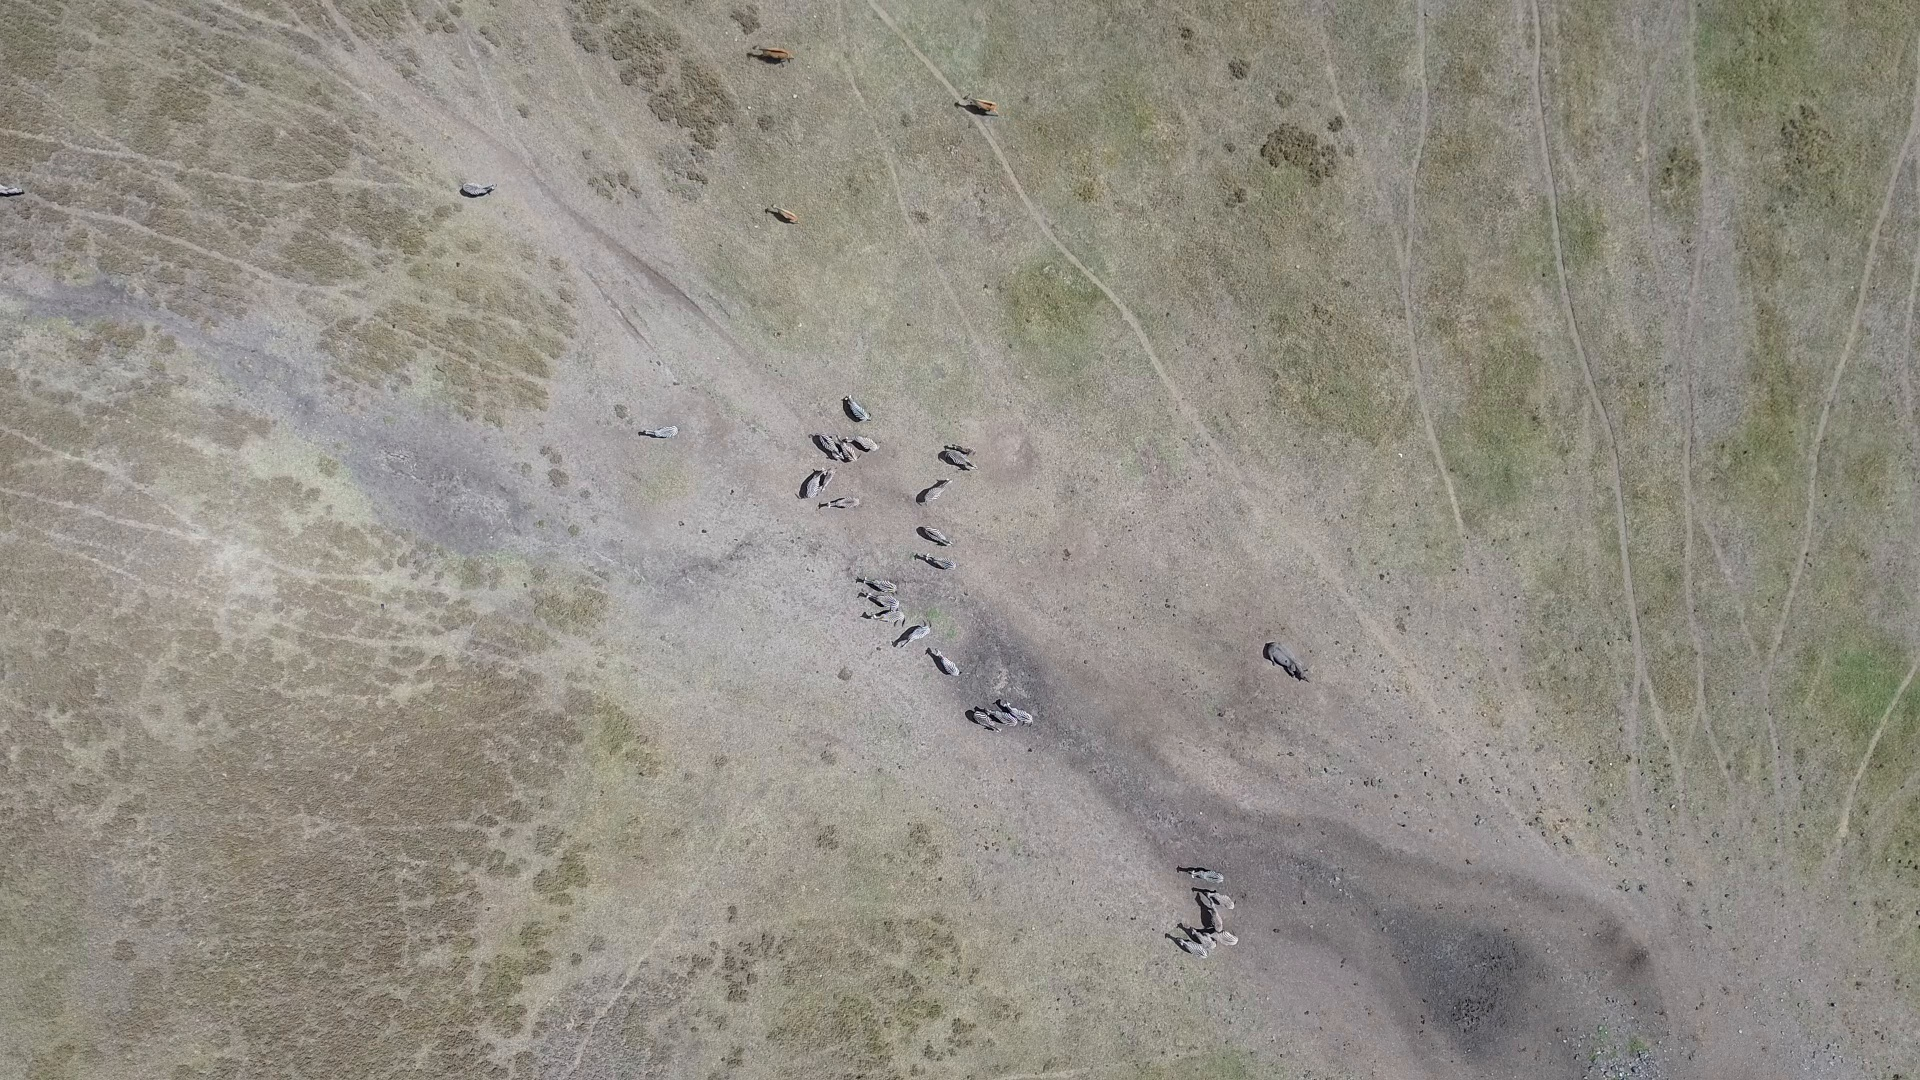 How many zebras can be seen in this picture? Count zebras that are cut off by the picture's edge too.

29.